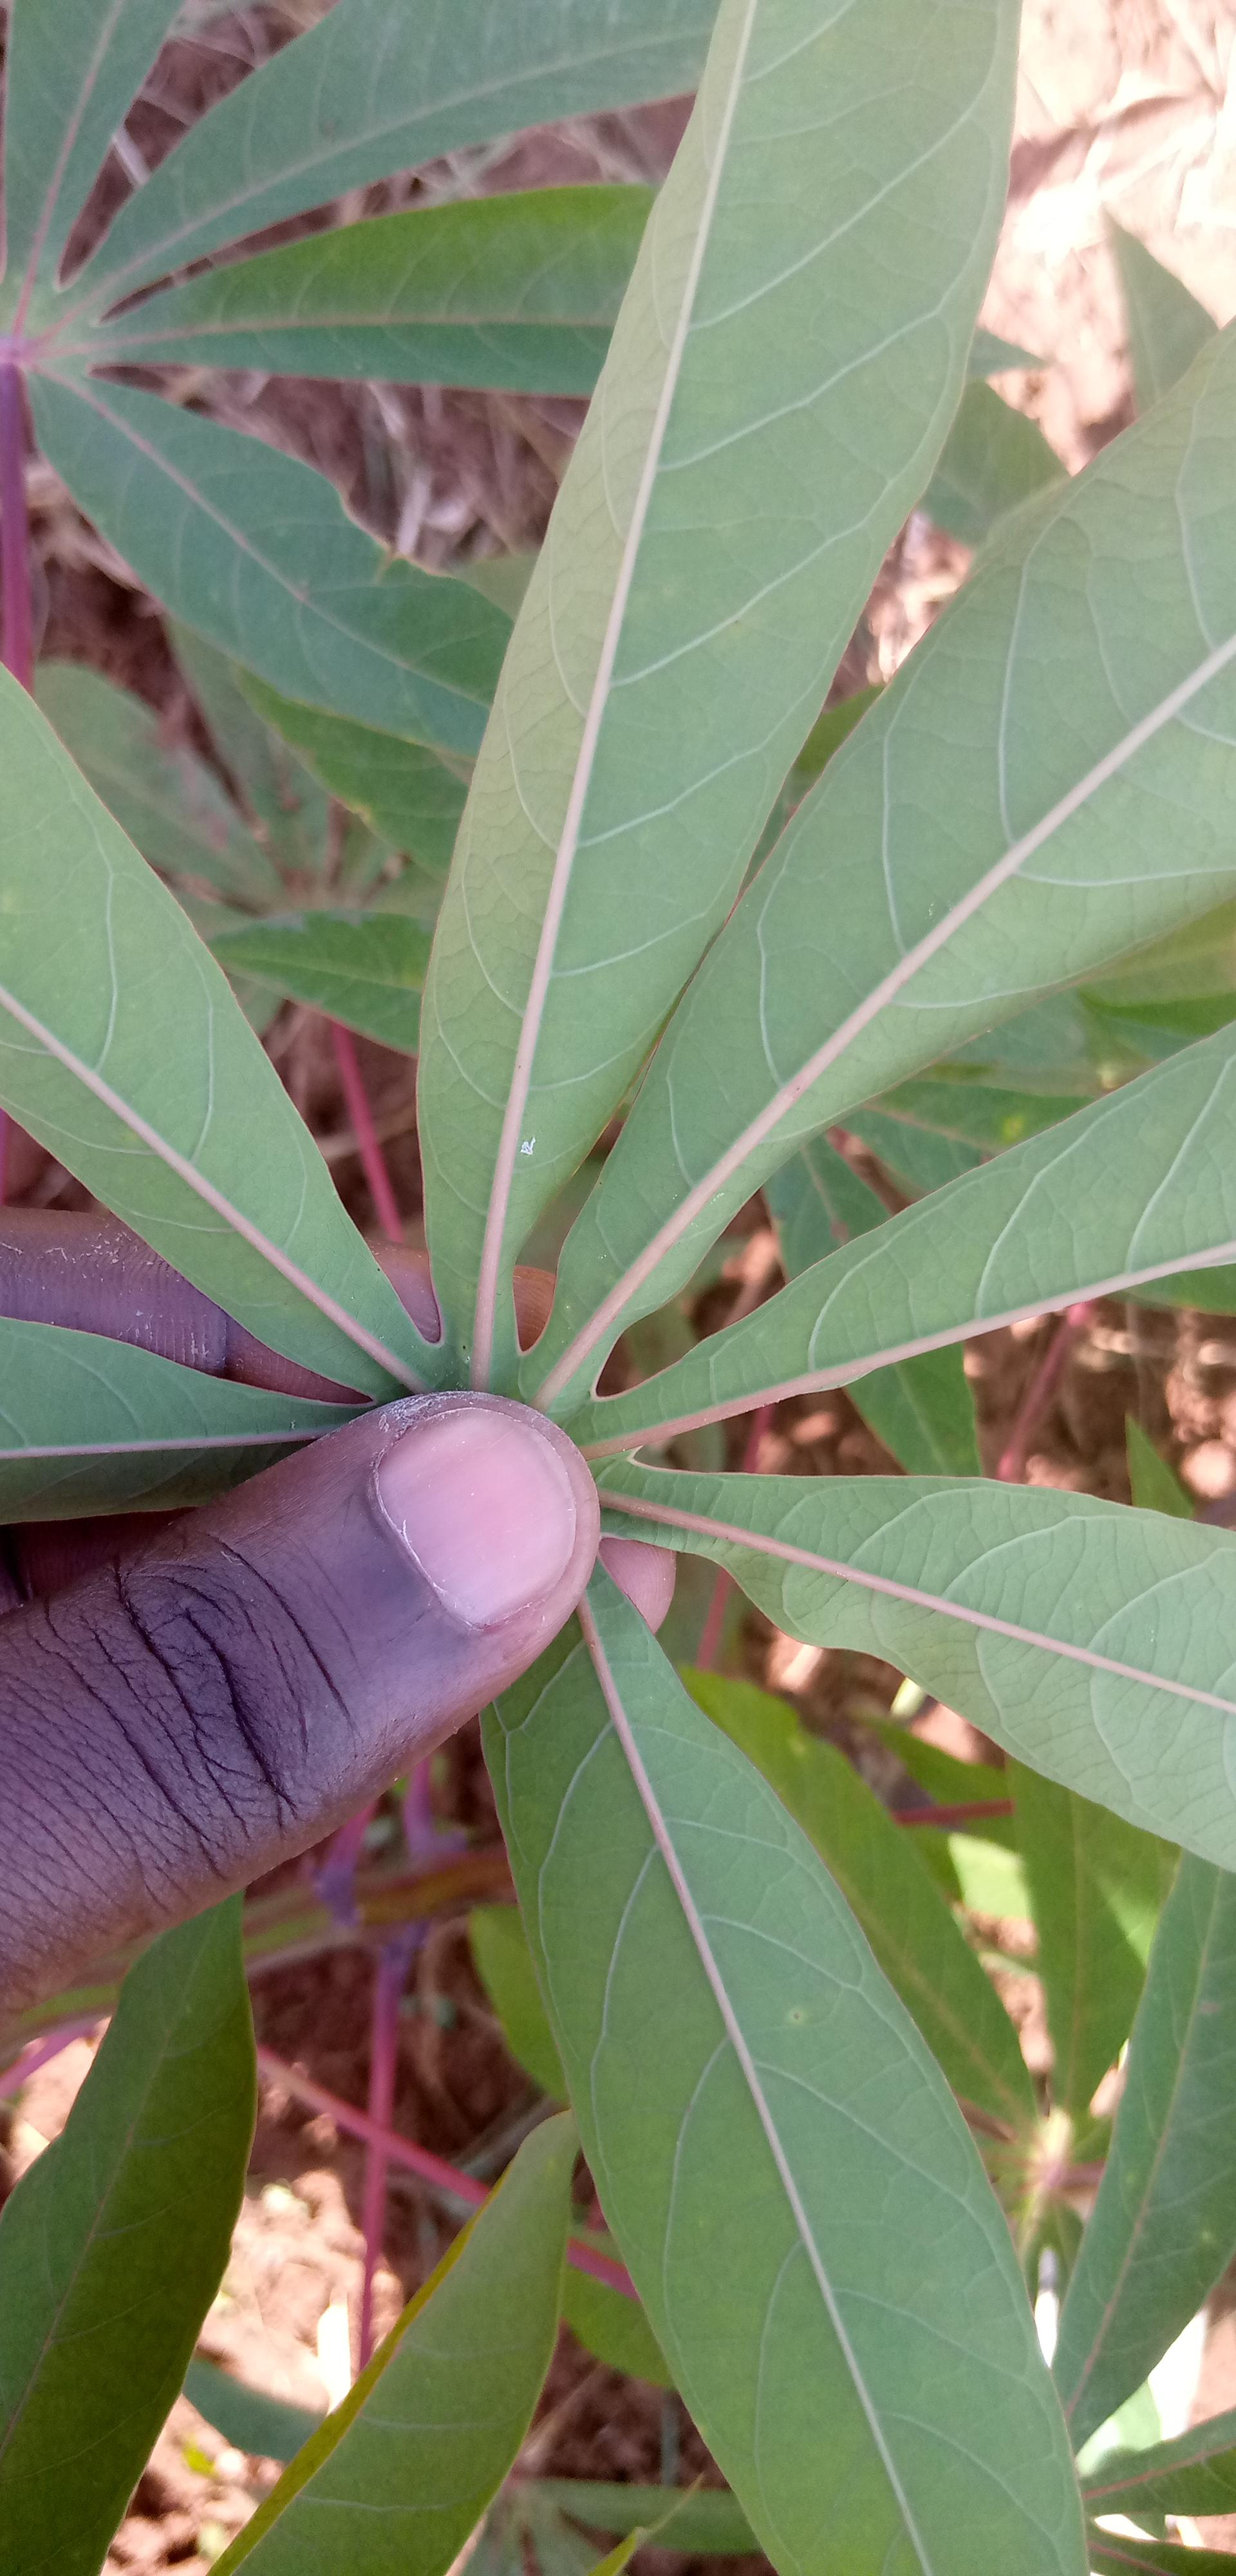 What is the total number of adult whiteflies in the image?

1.